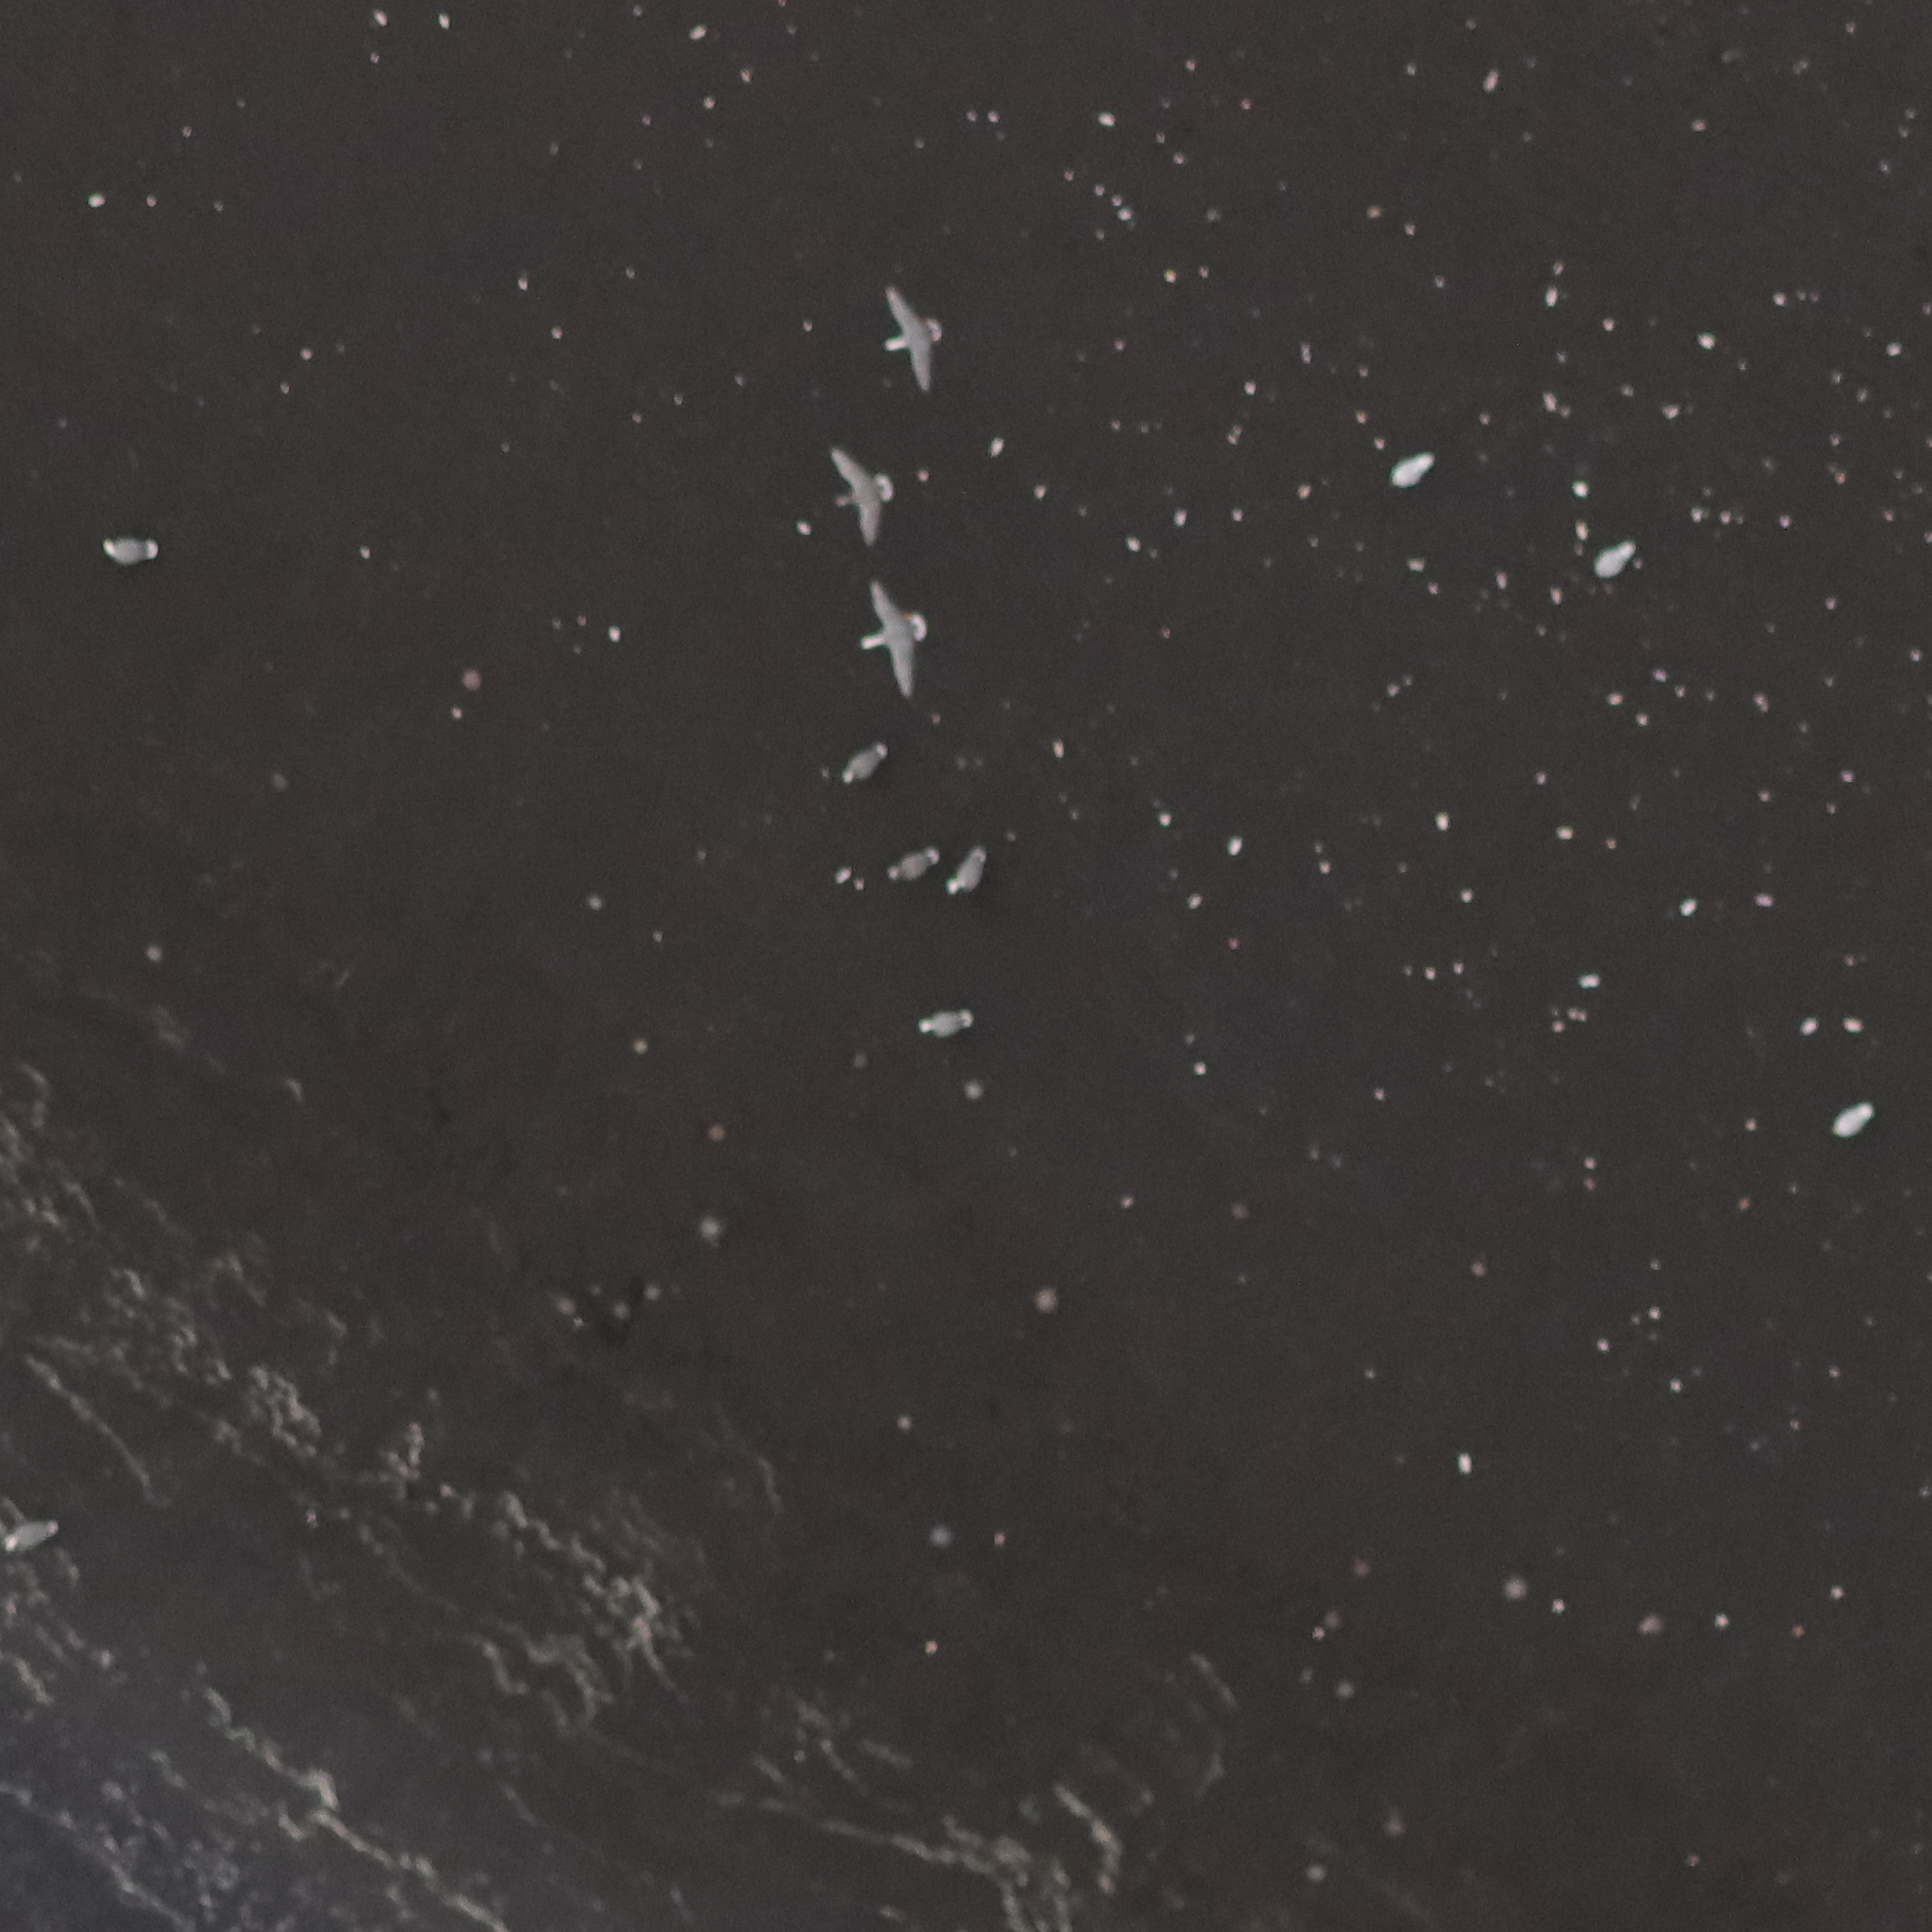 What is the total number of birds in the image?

12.